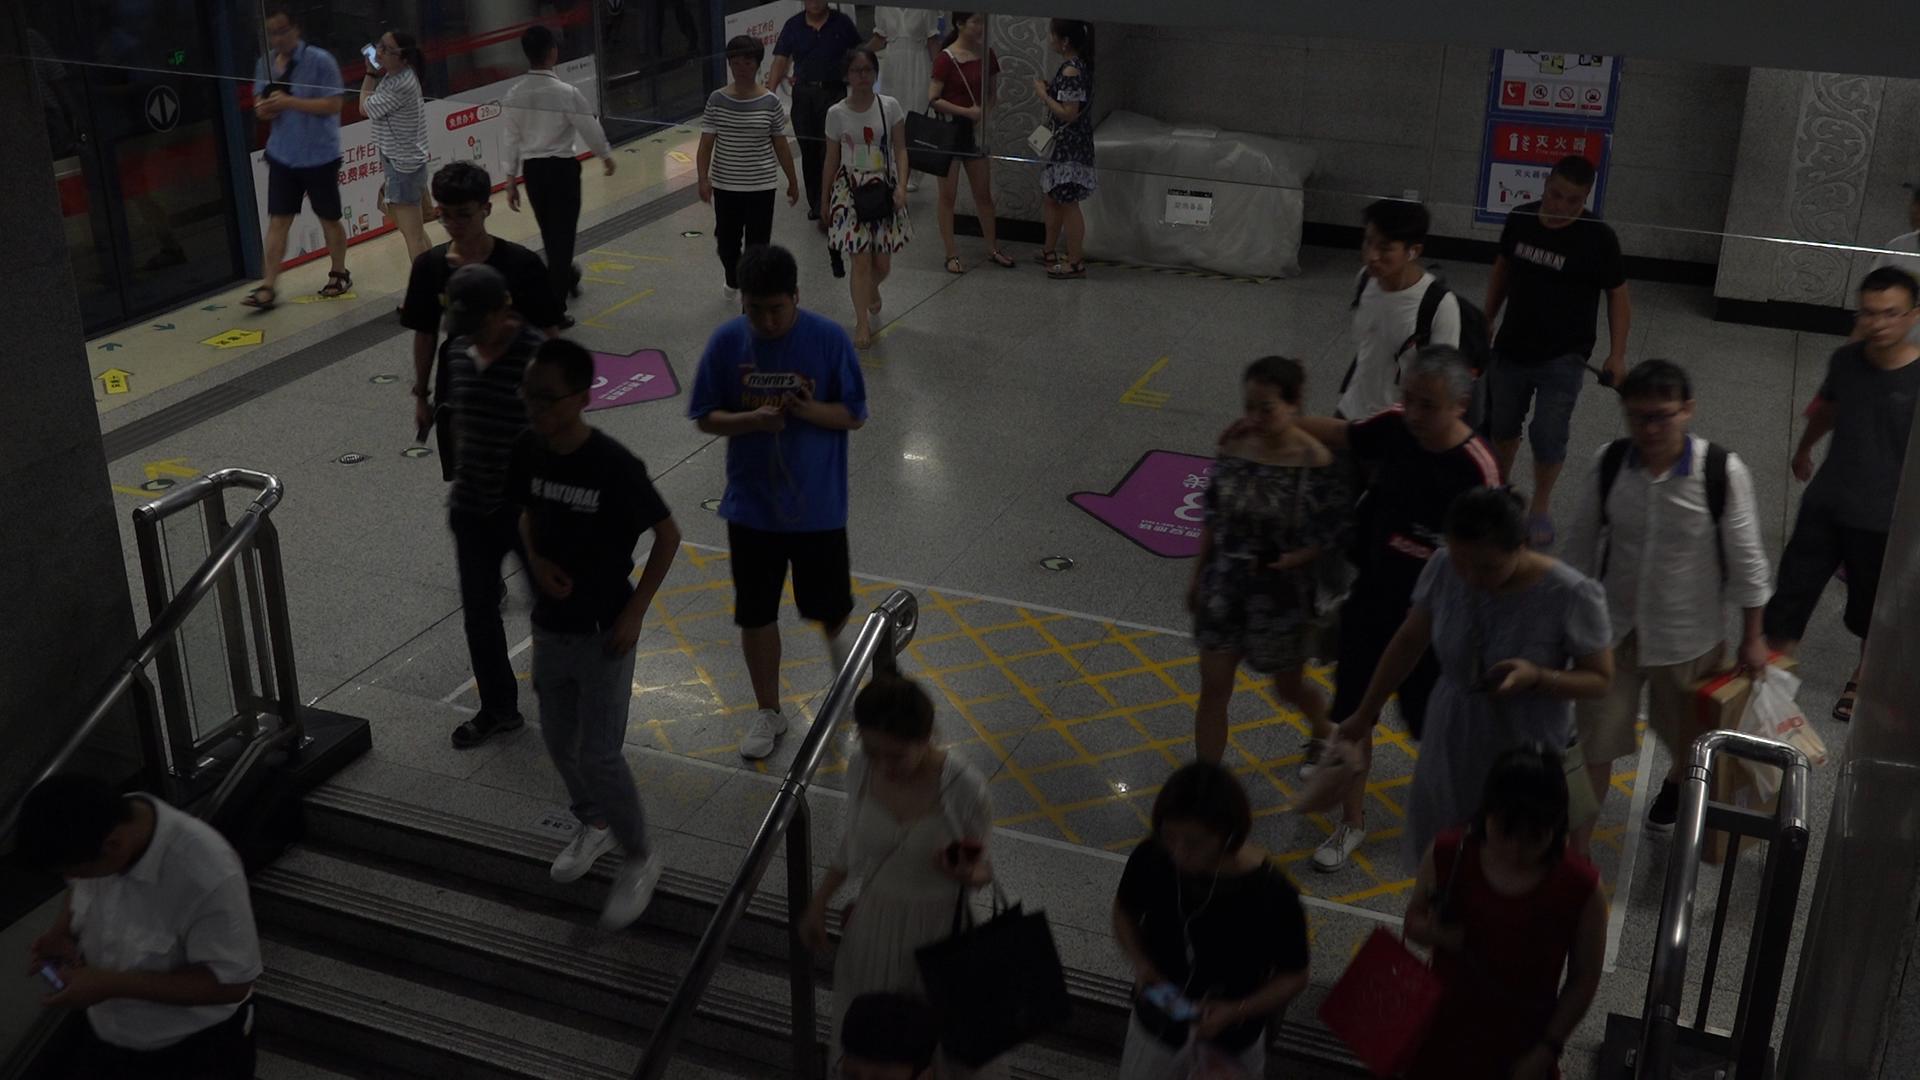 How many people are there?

25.